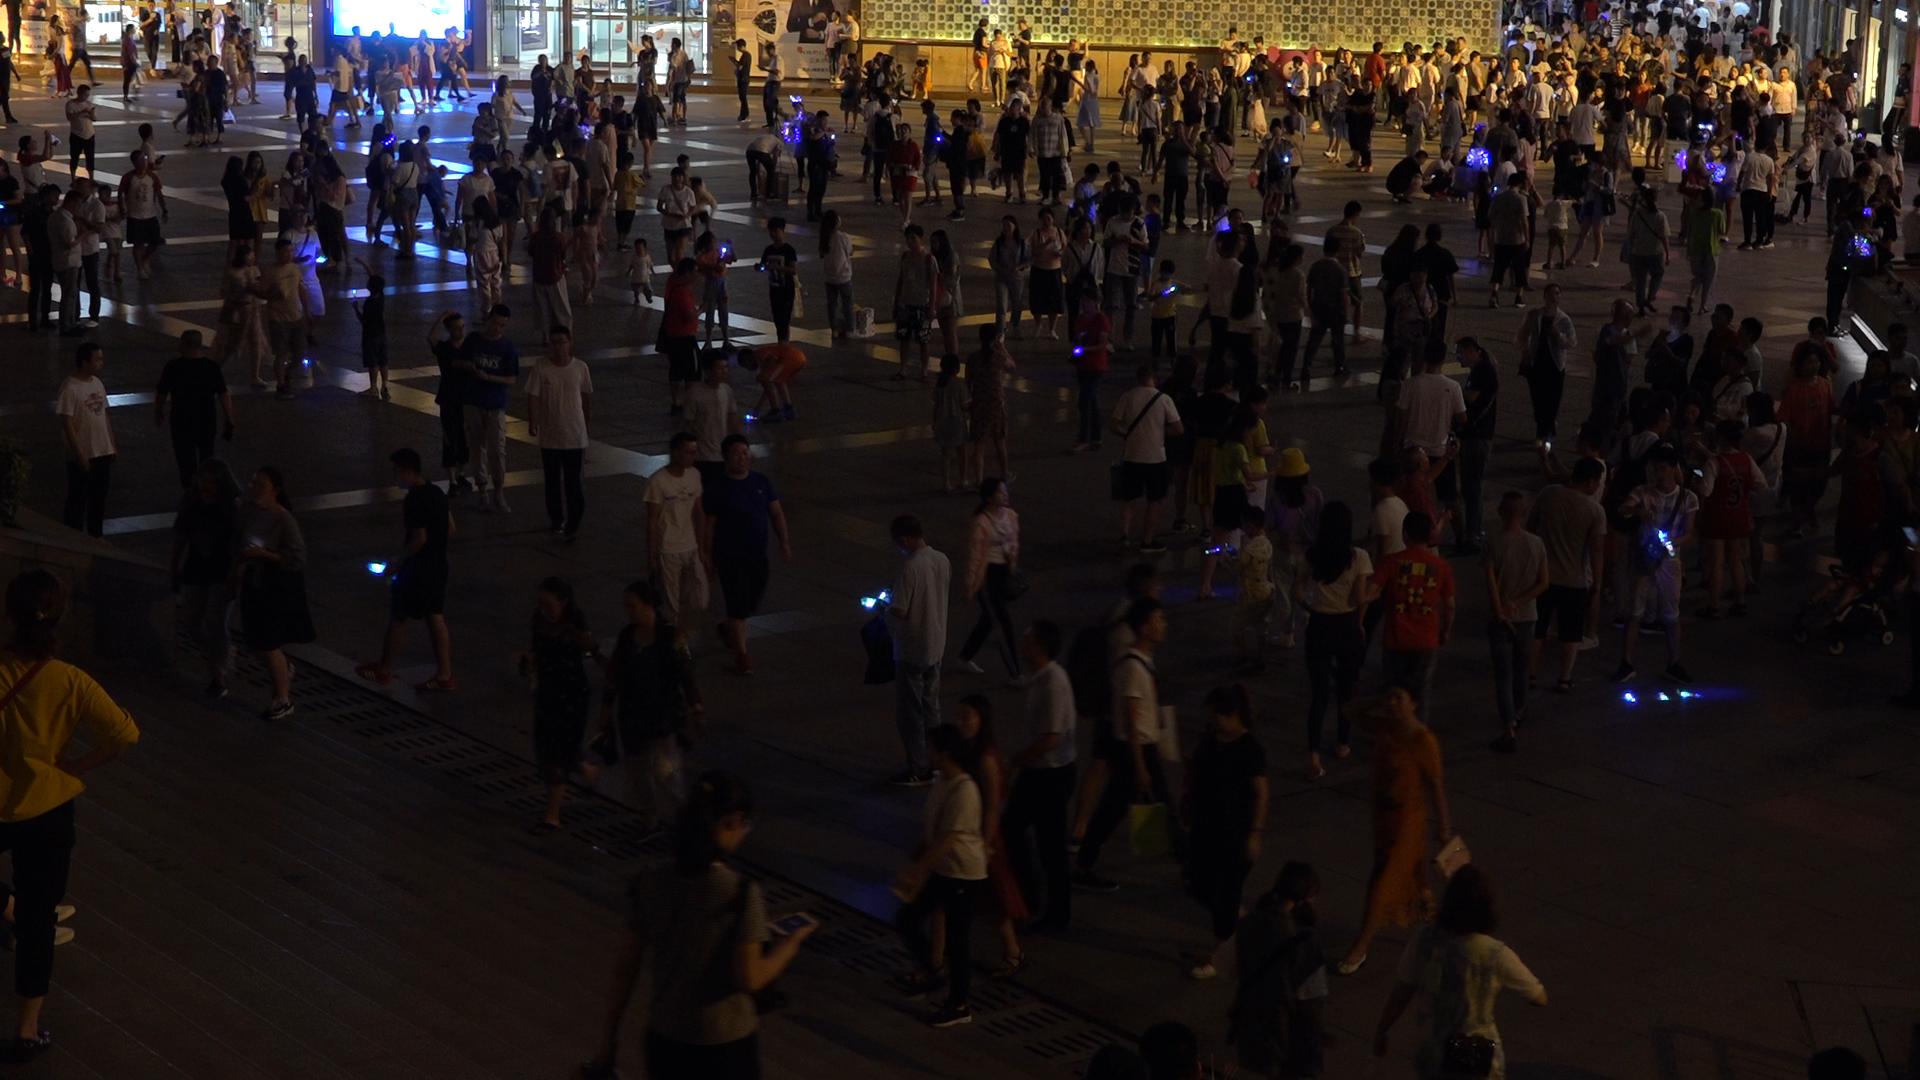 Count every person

323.